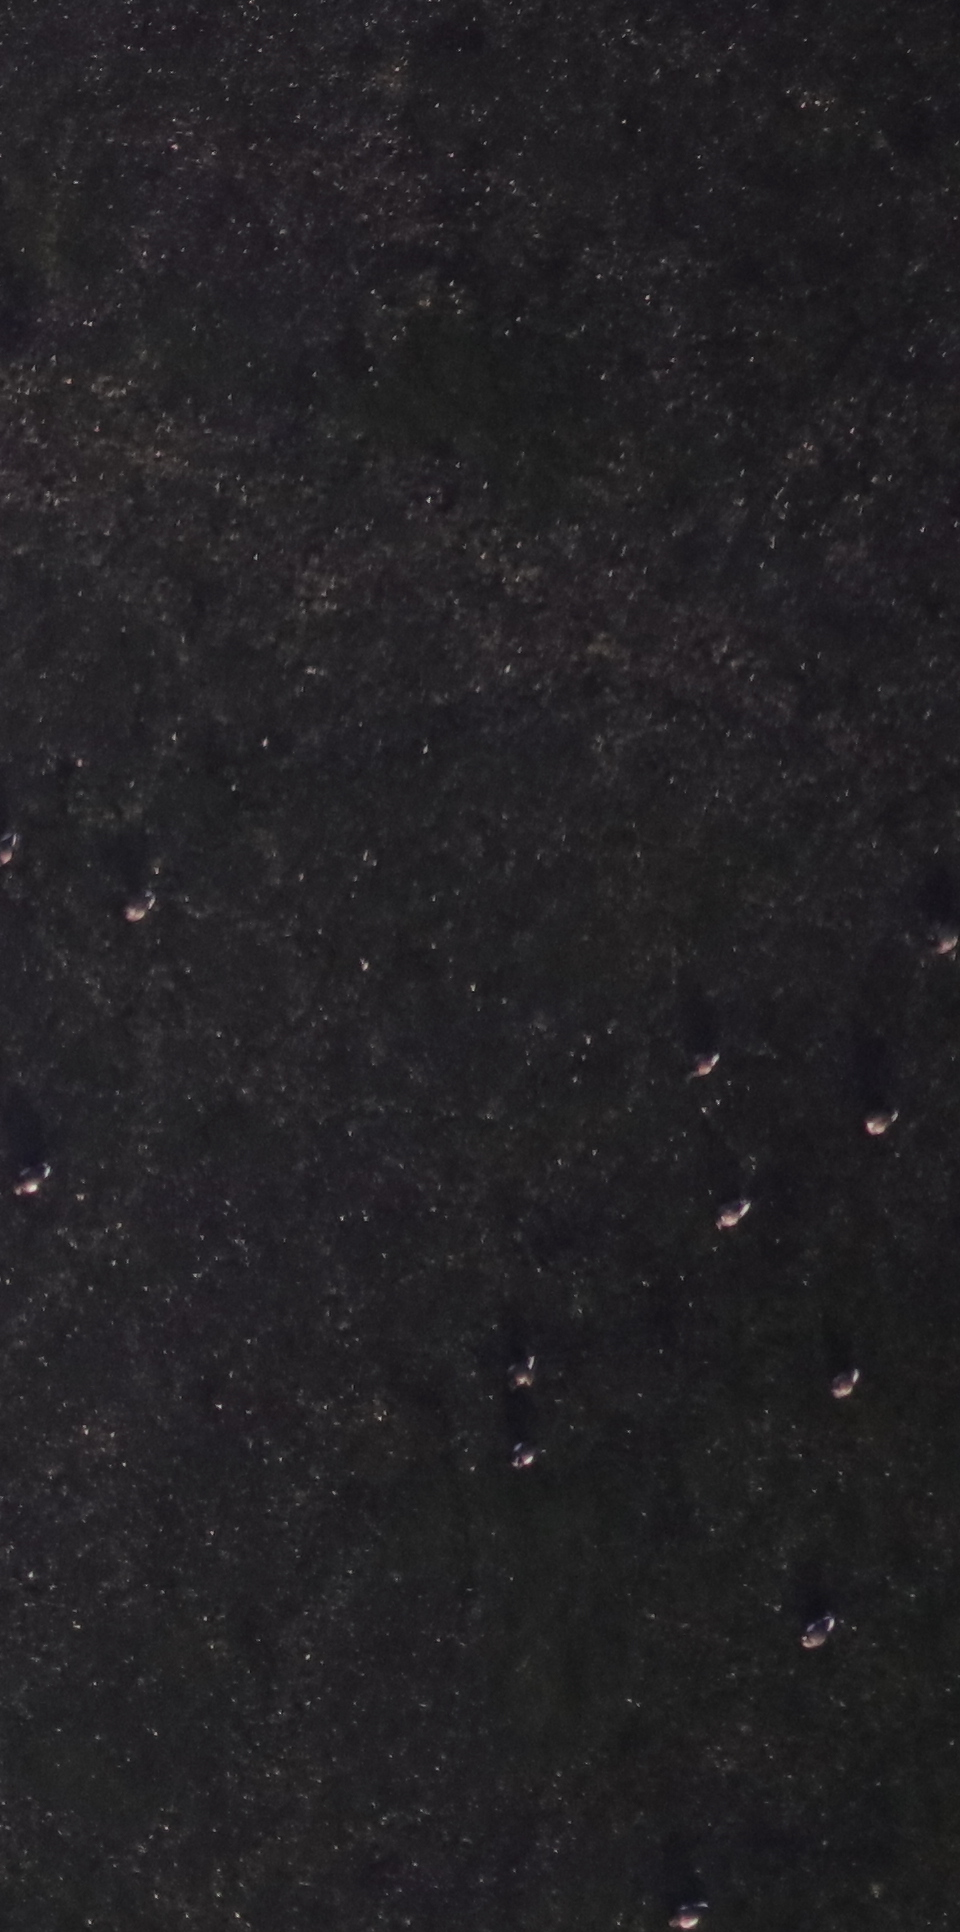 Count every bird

11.